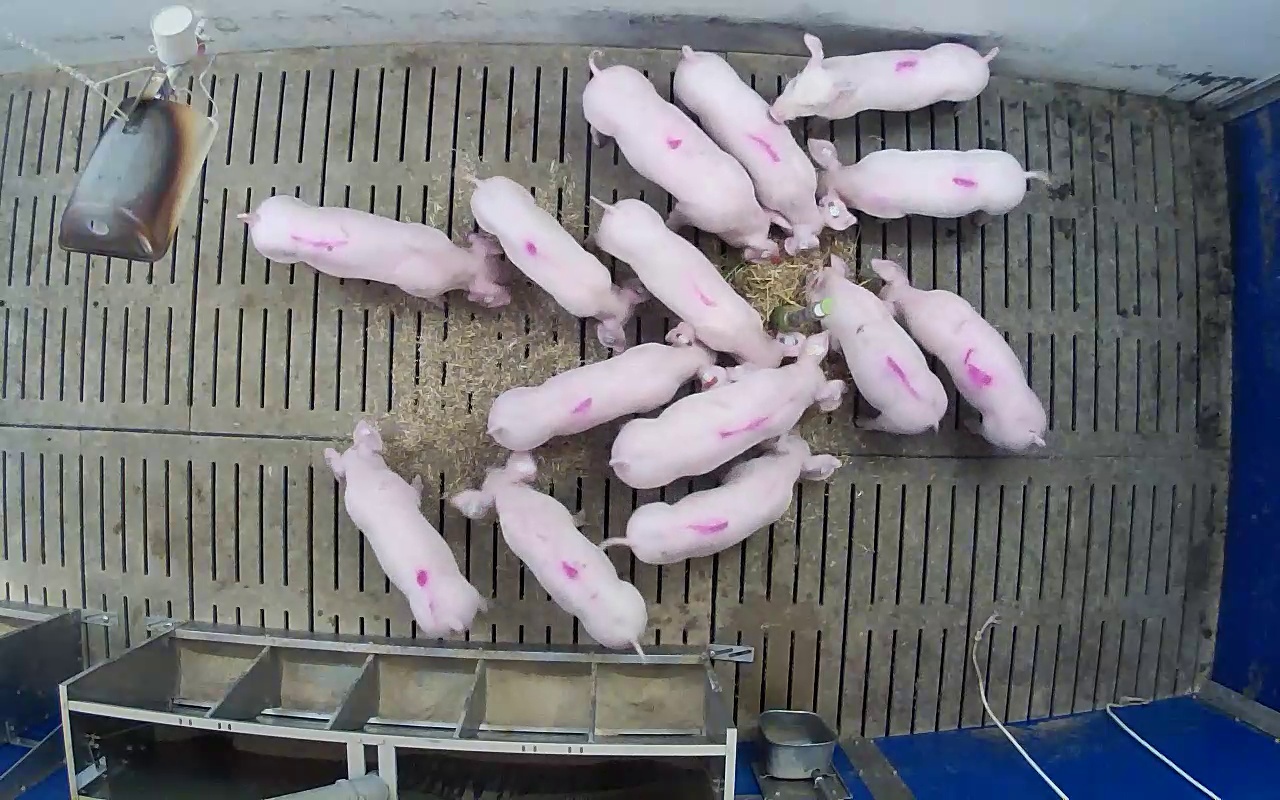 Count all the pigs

14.